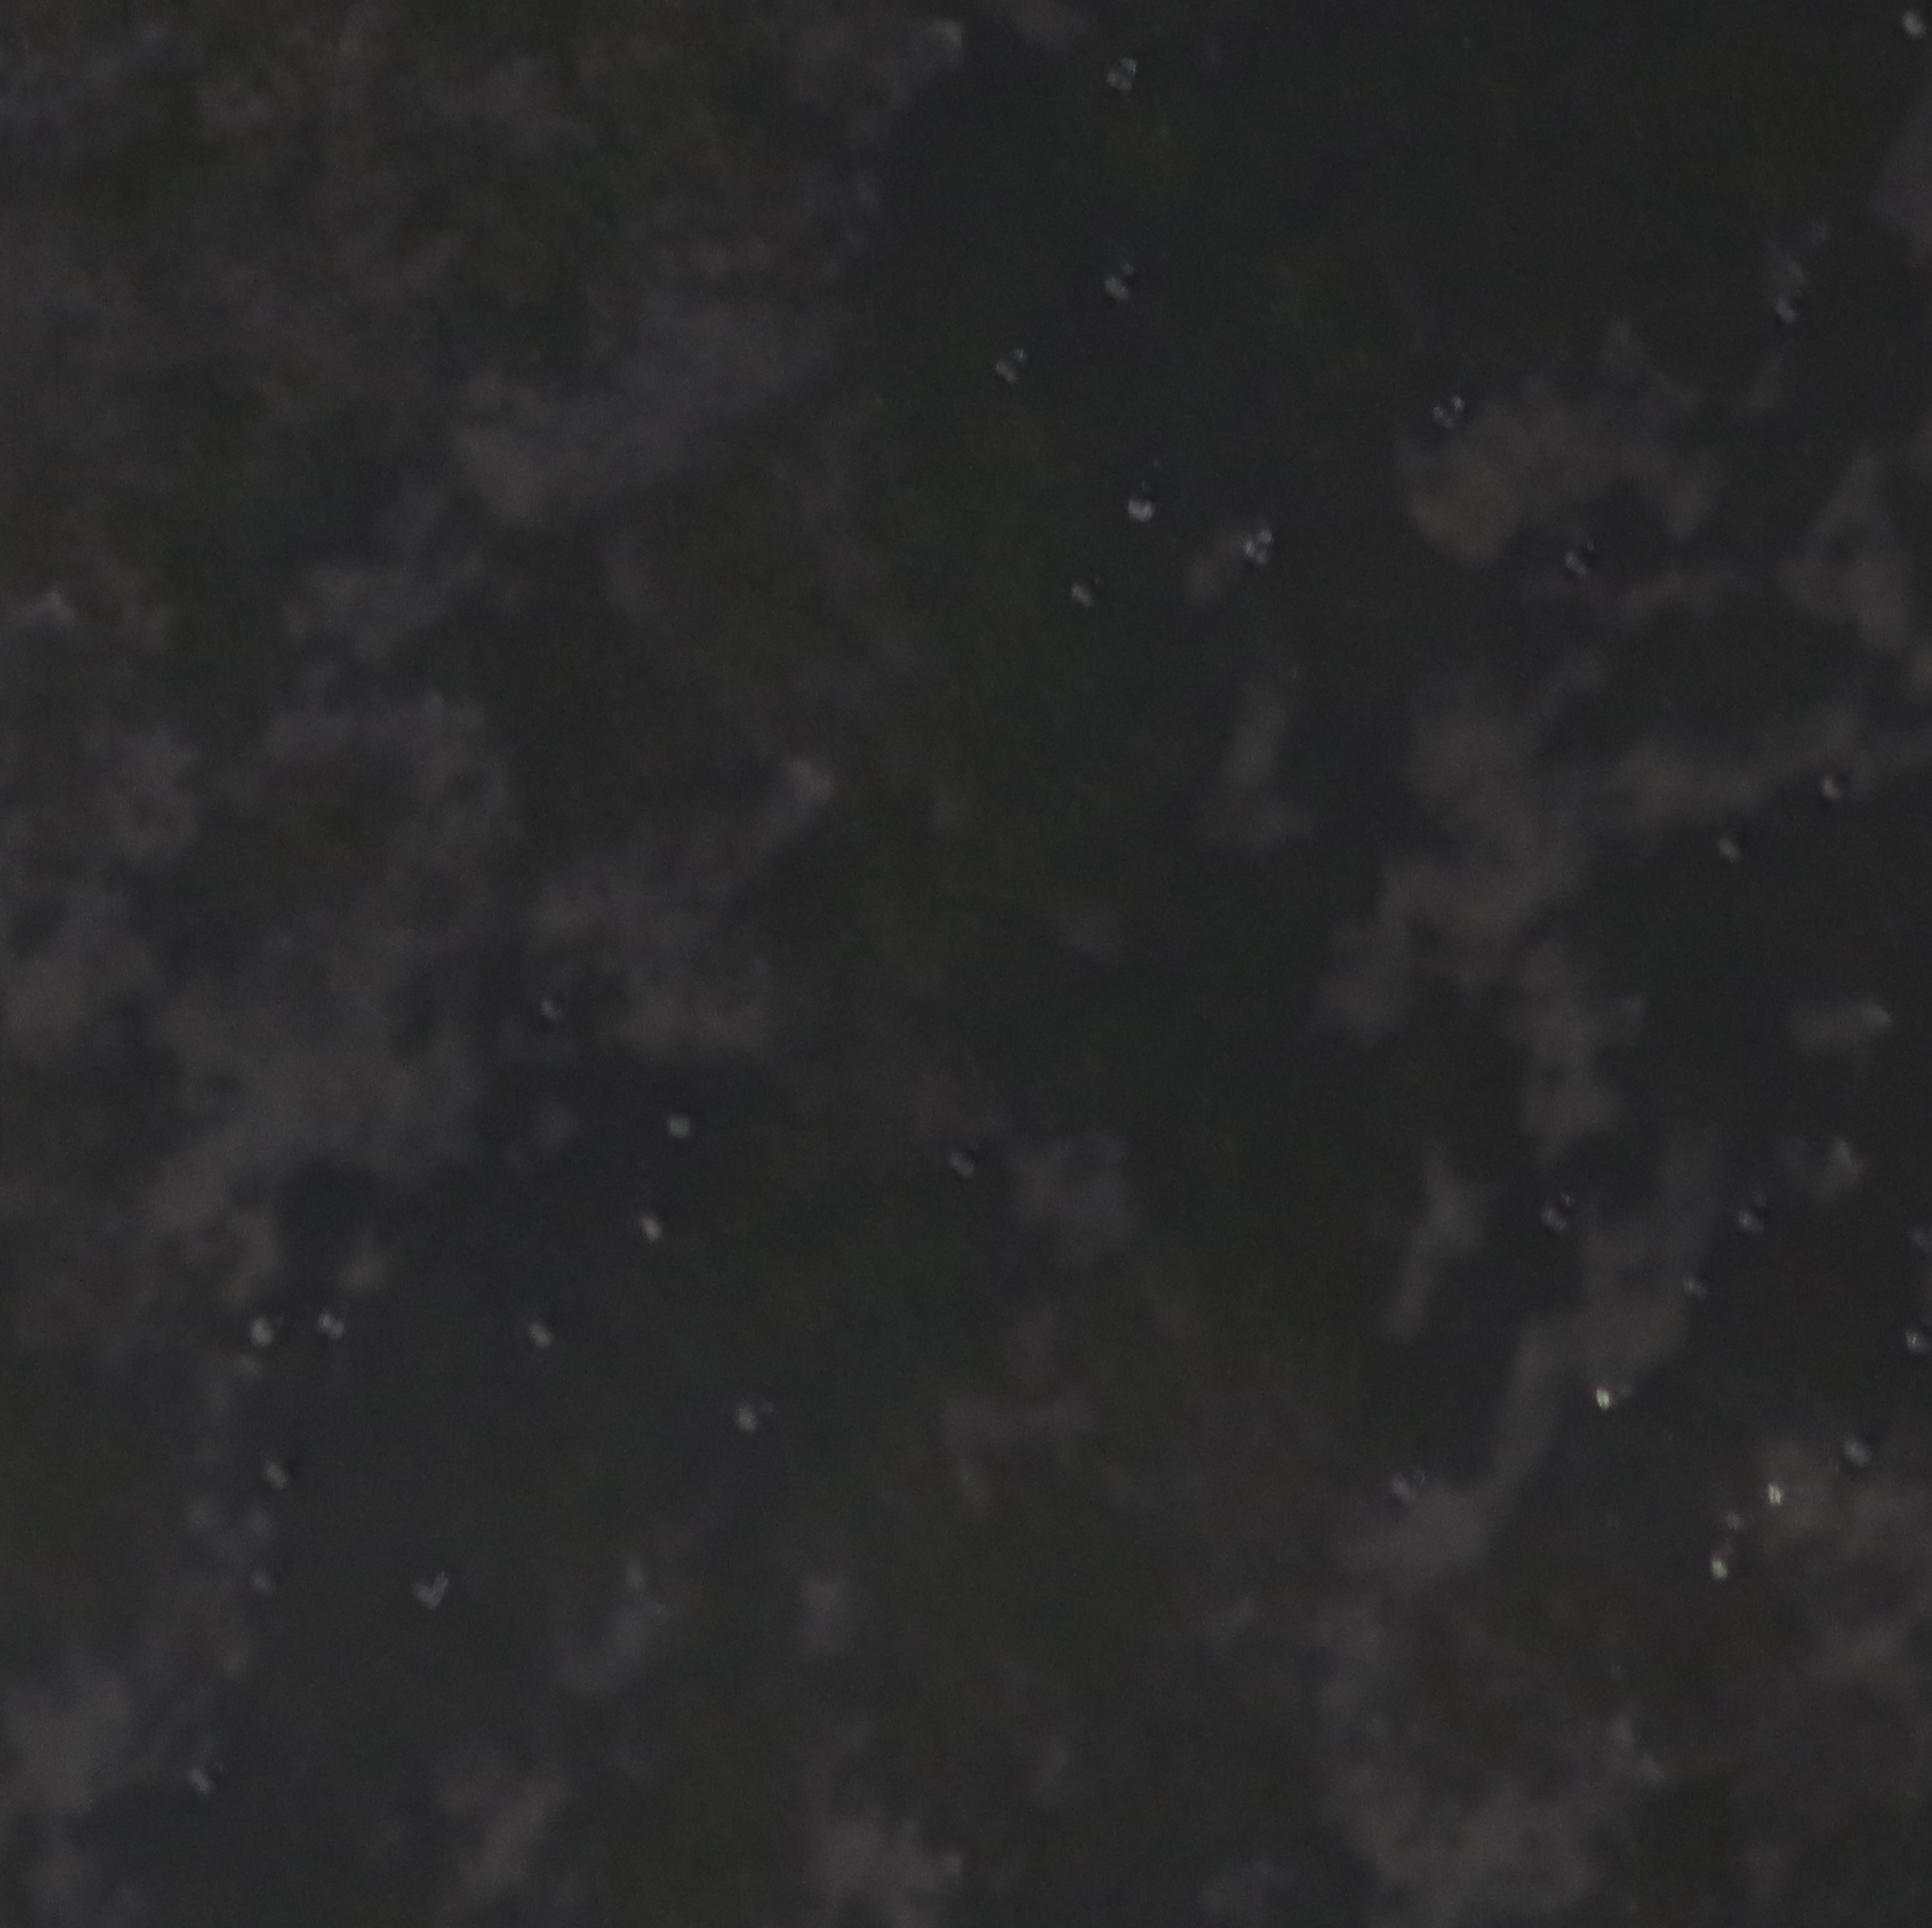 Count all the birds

32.